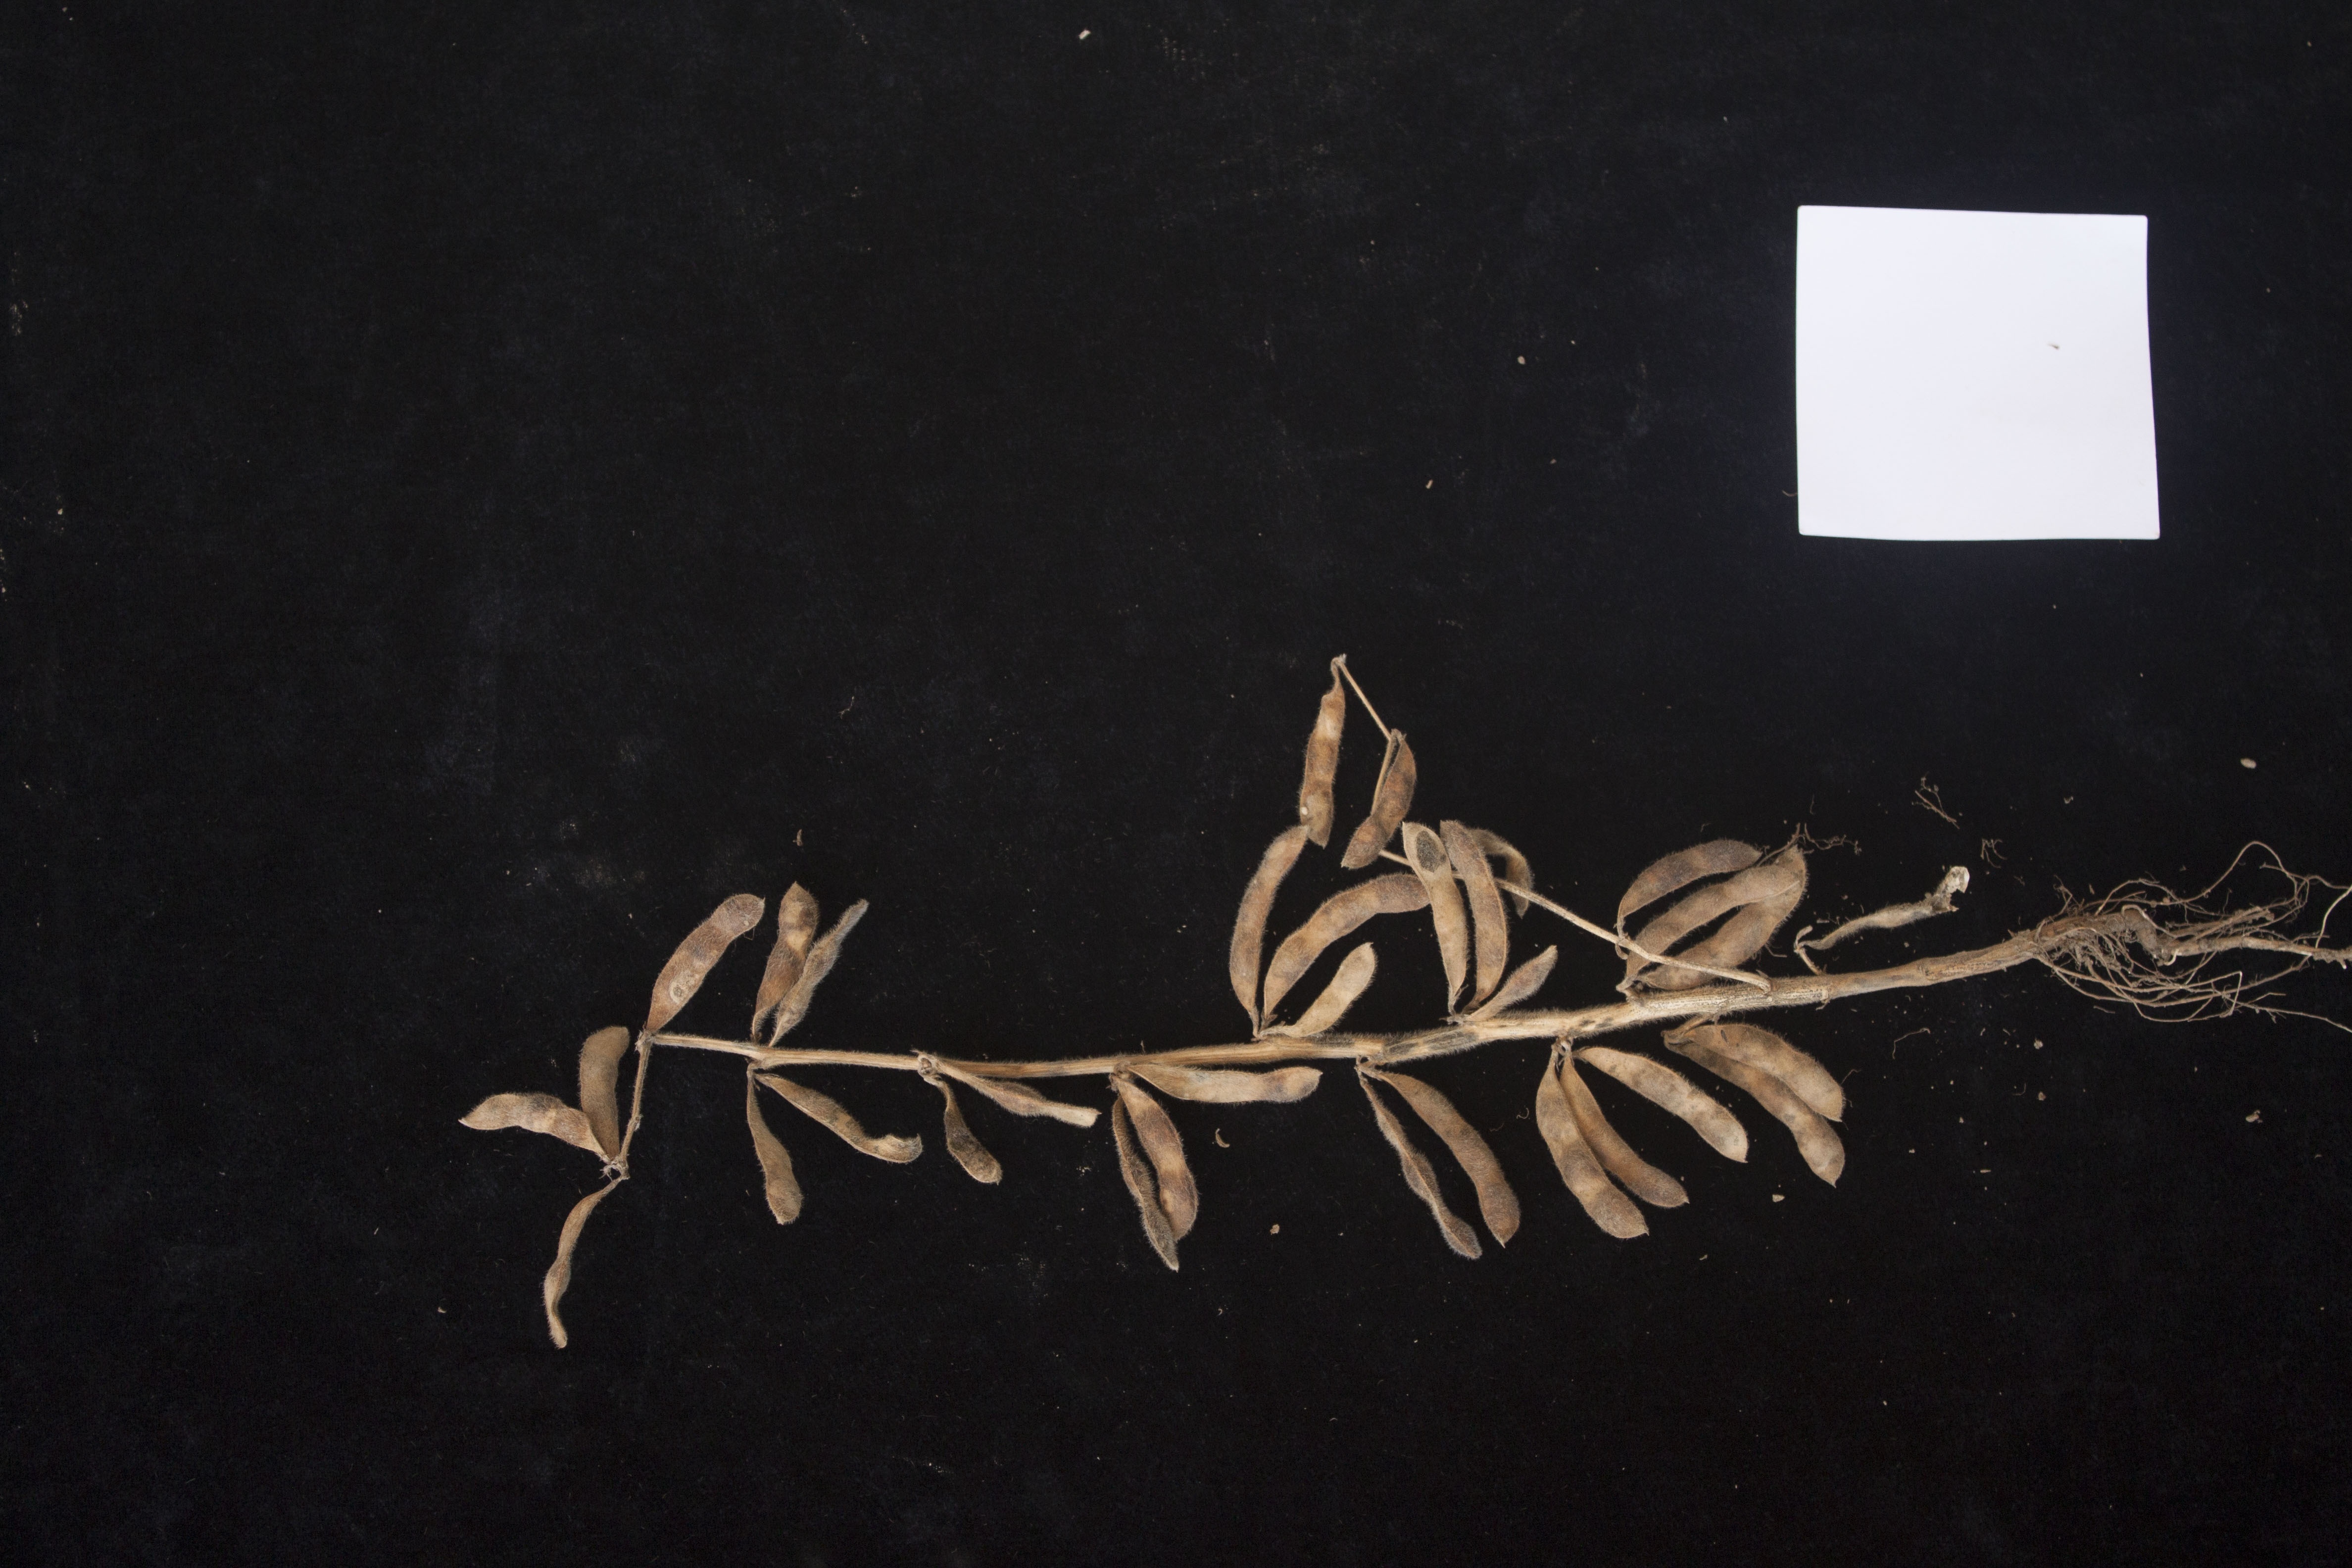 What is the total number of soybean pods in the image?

33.